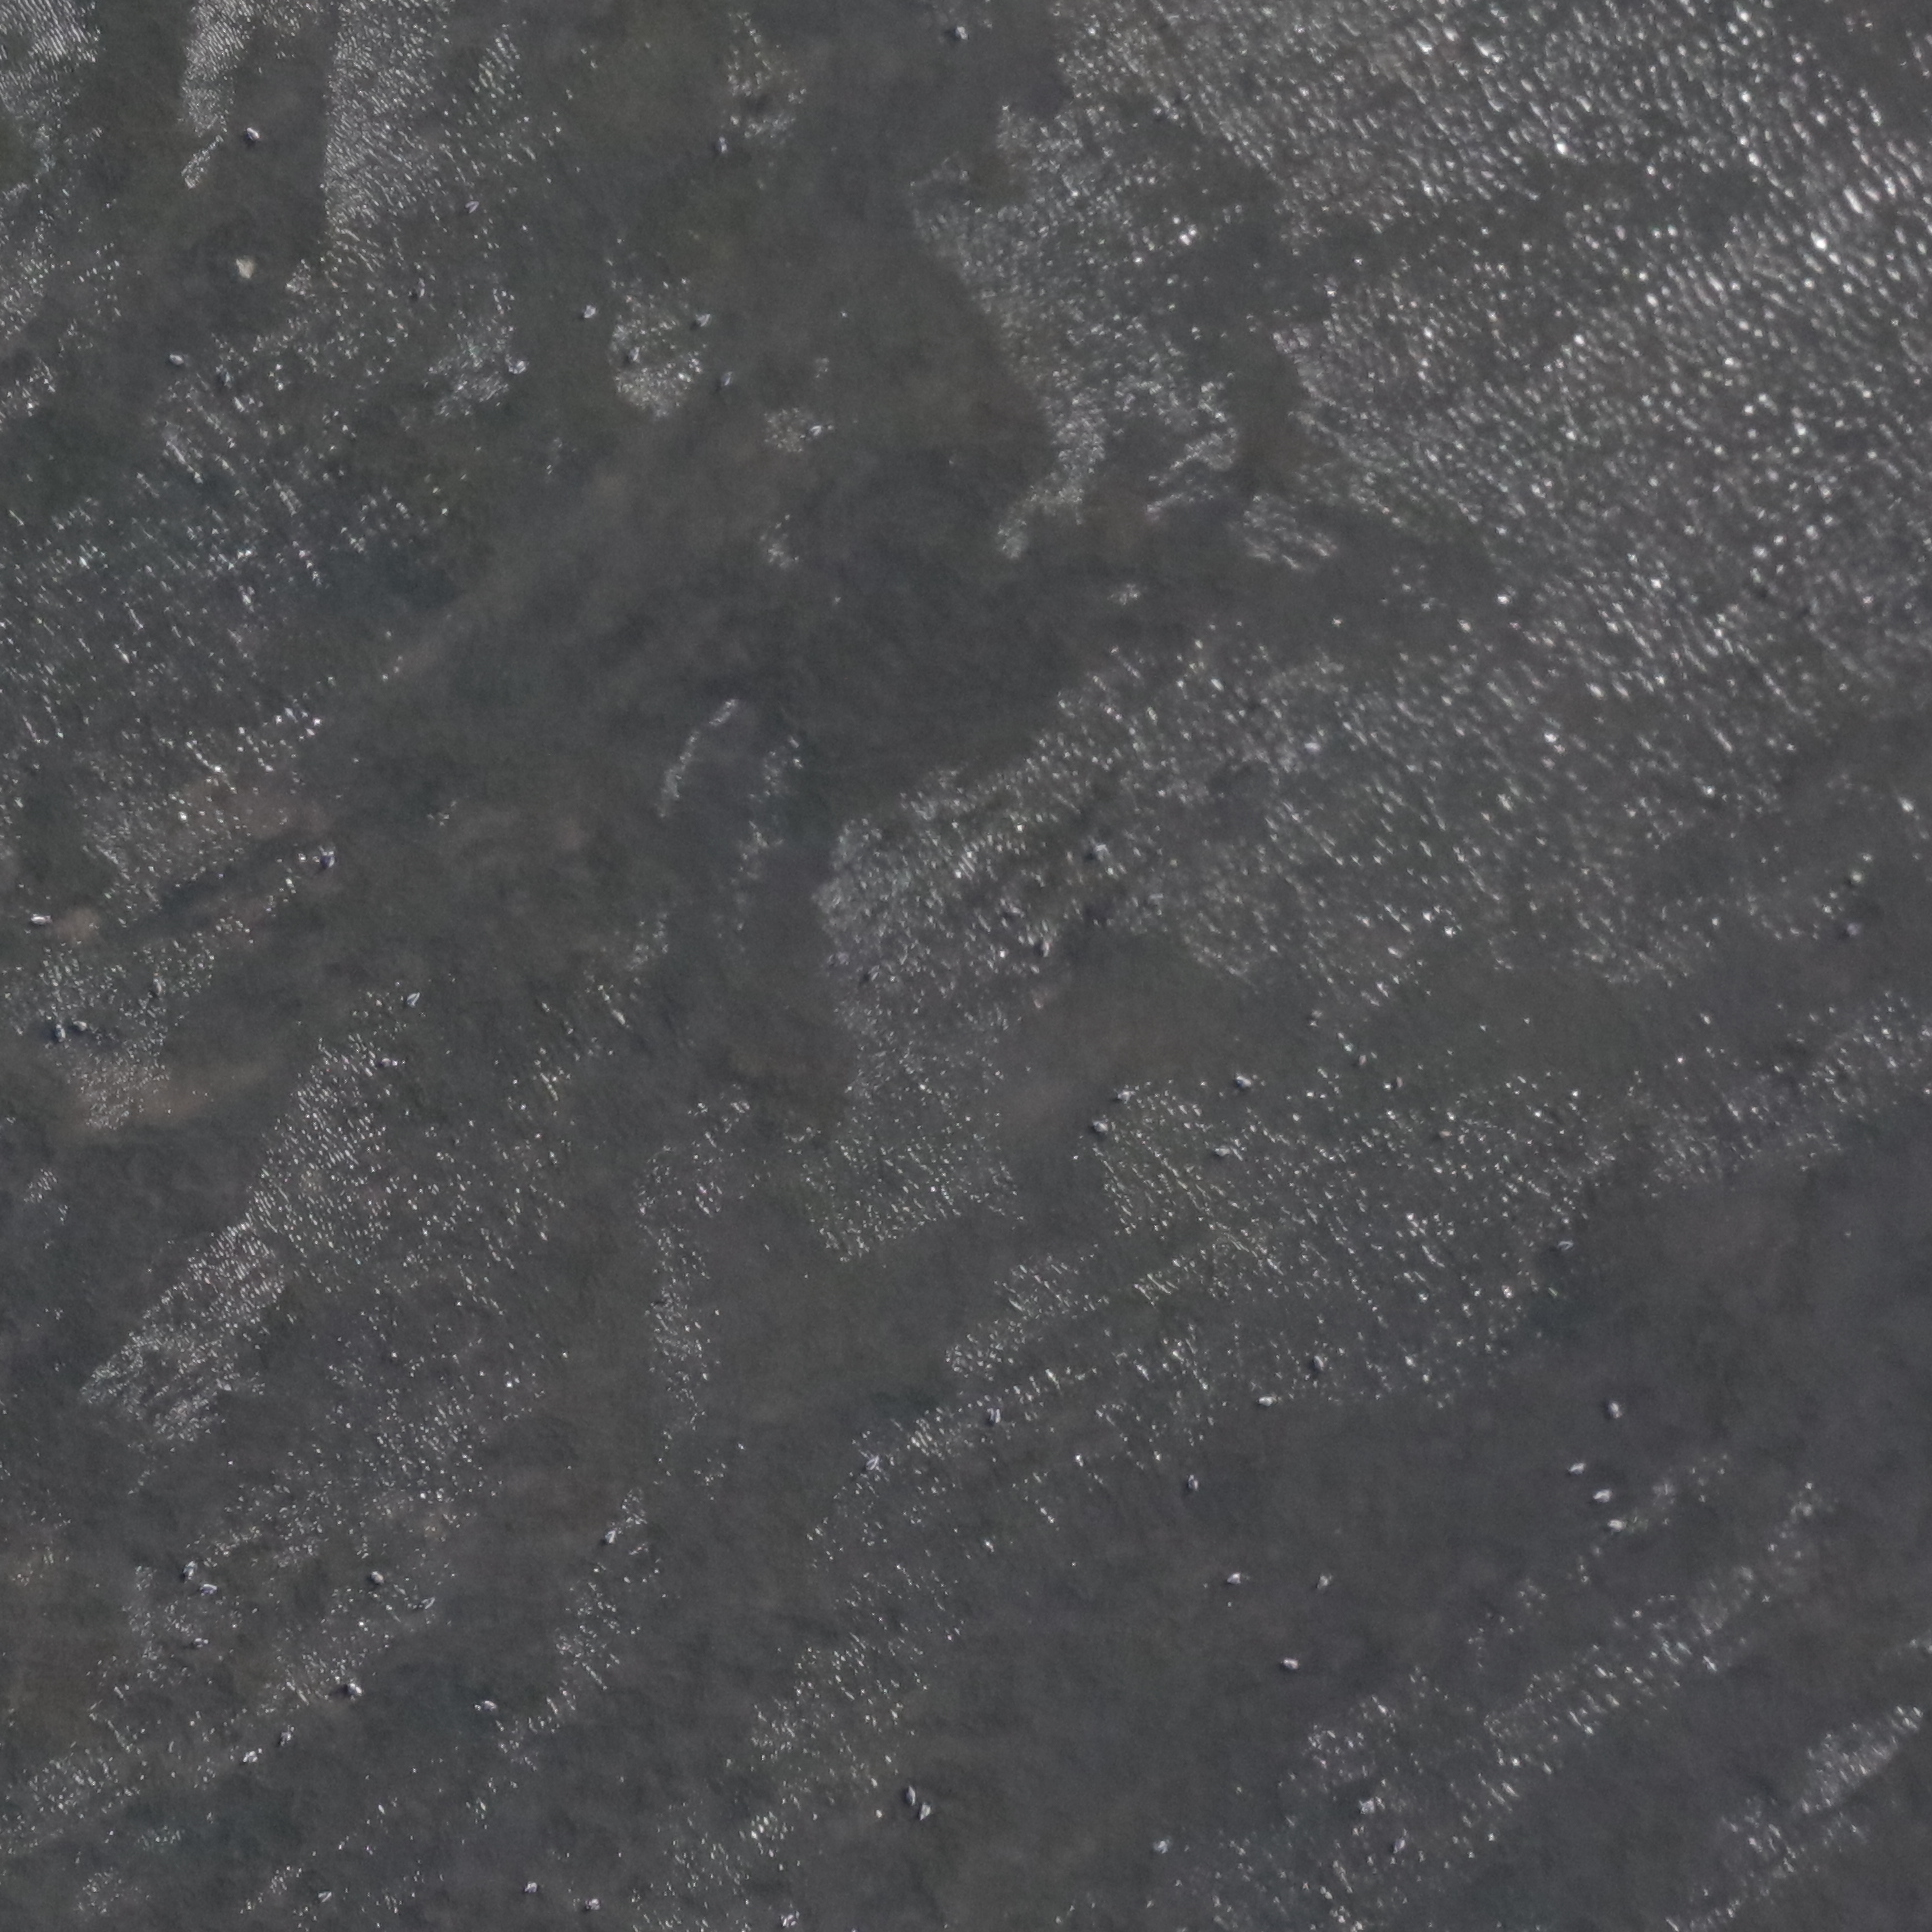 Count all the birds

71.